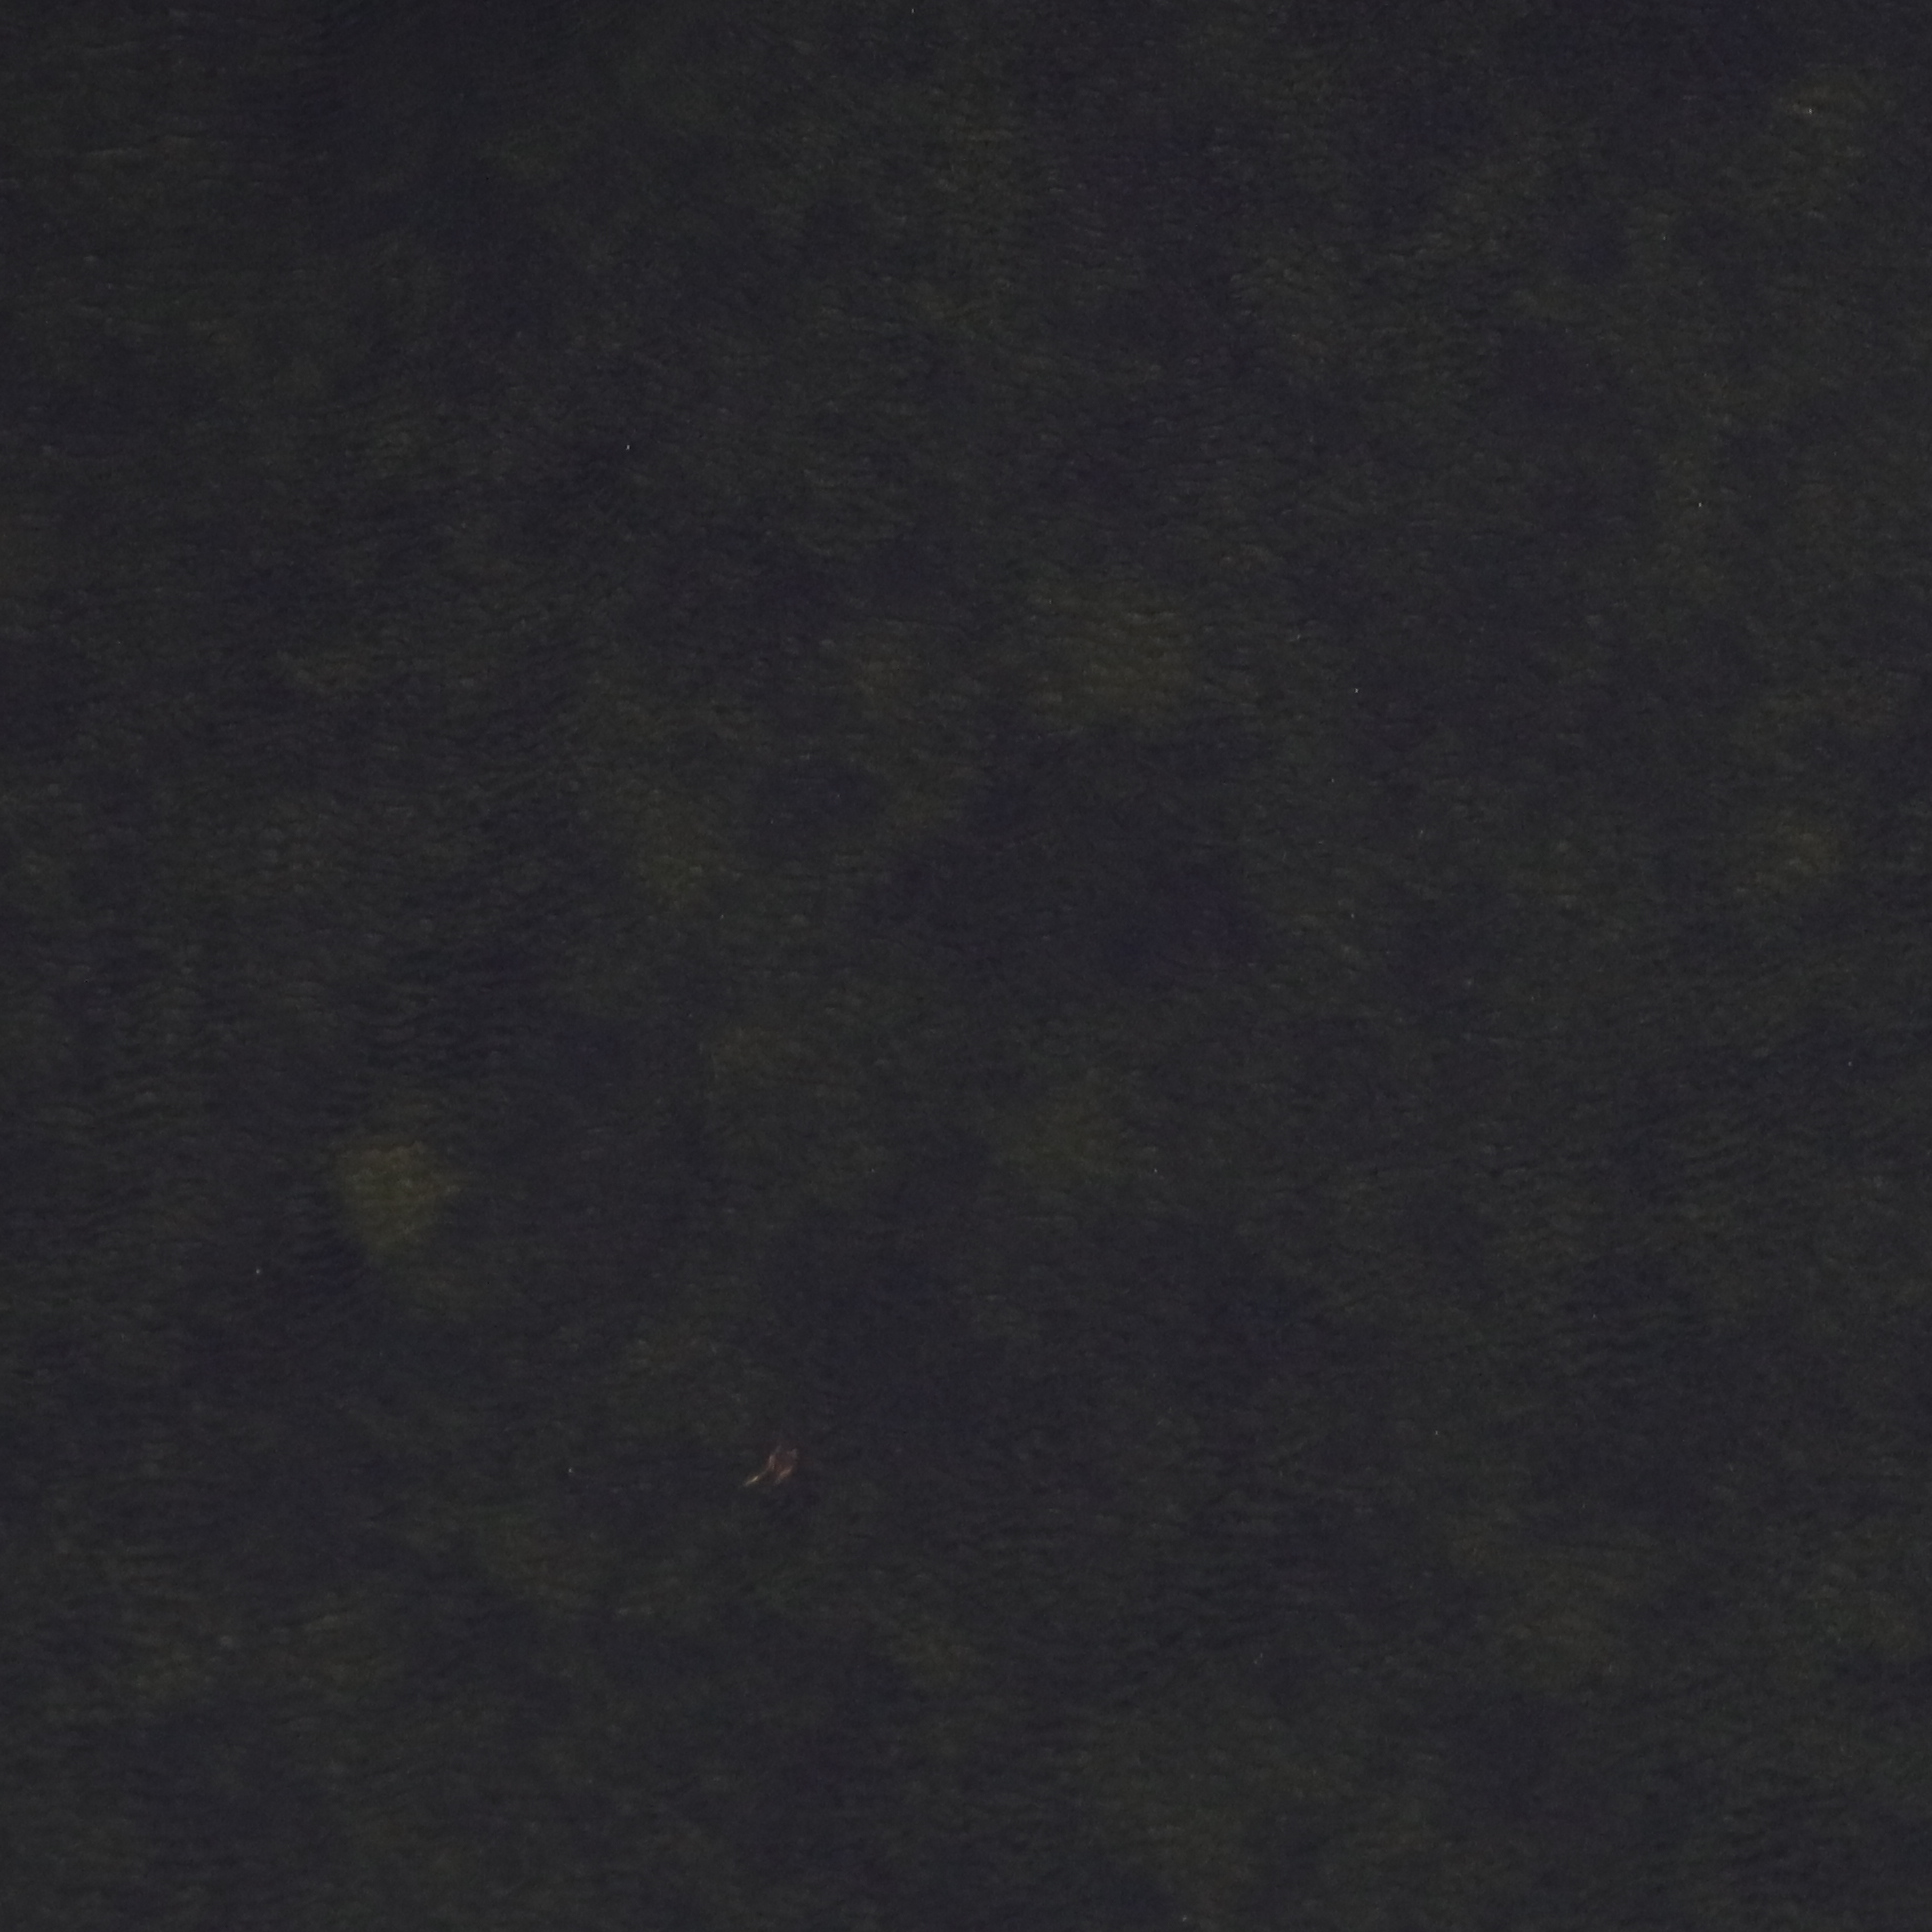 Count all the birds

0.